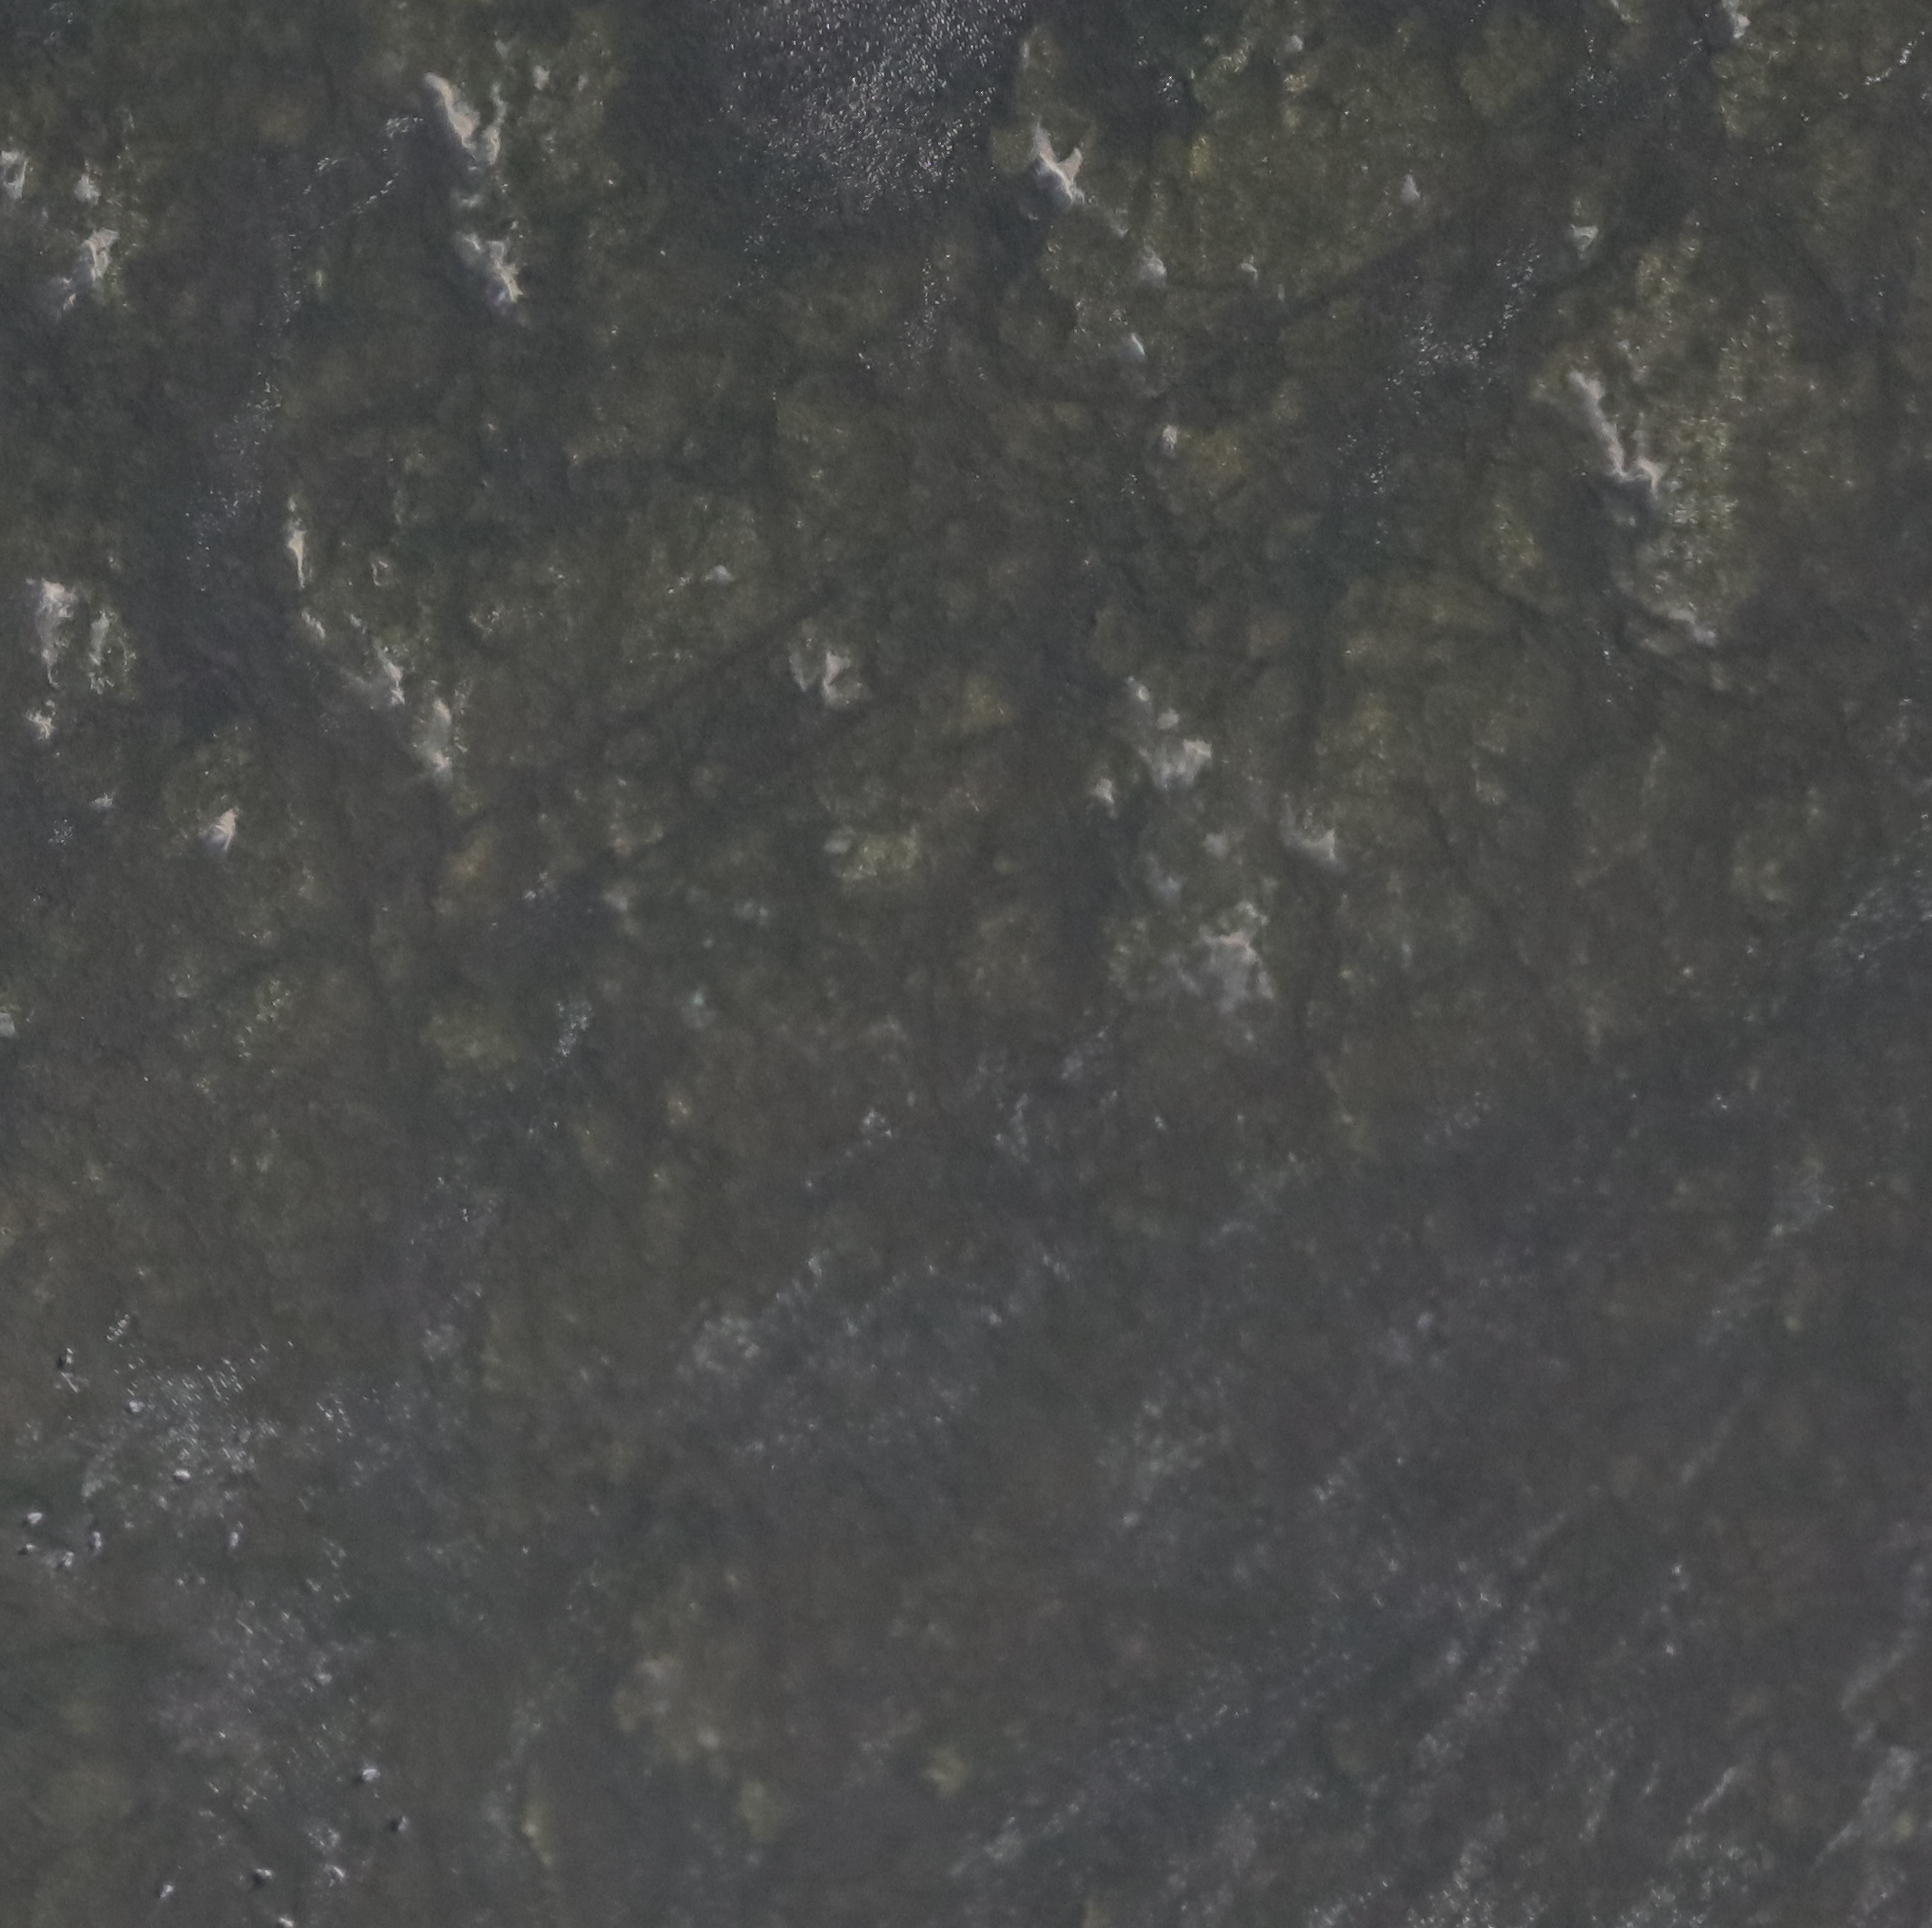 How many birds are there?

14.